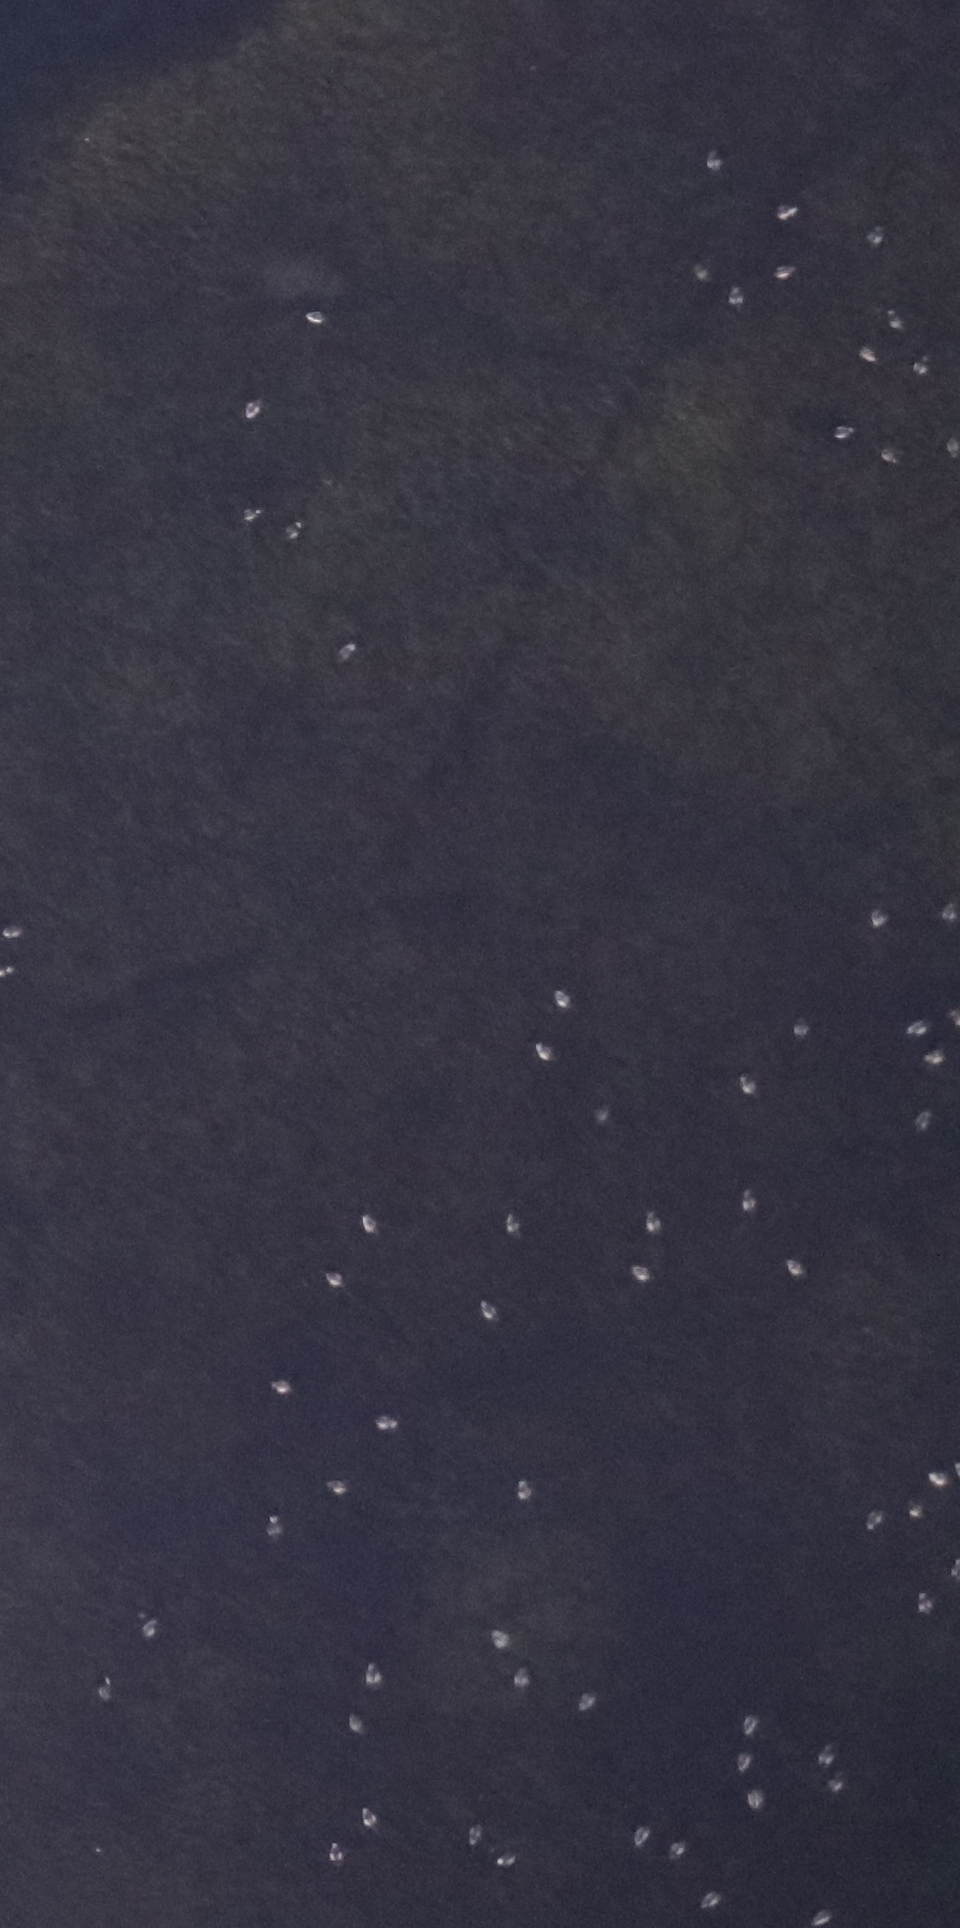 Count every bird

65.